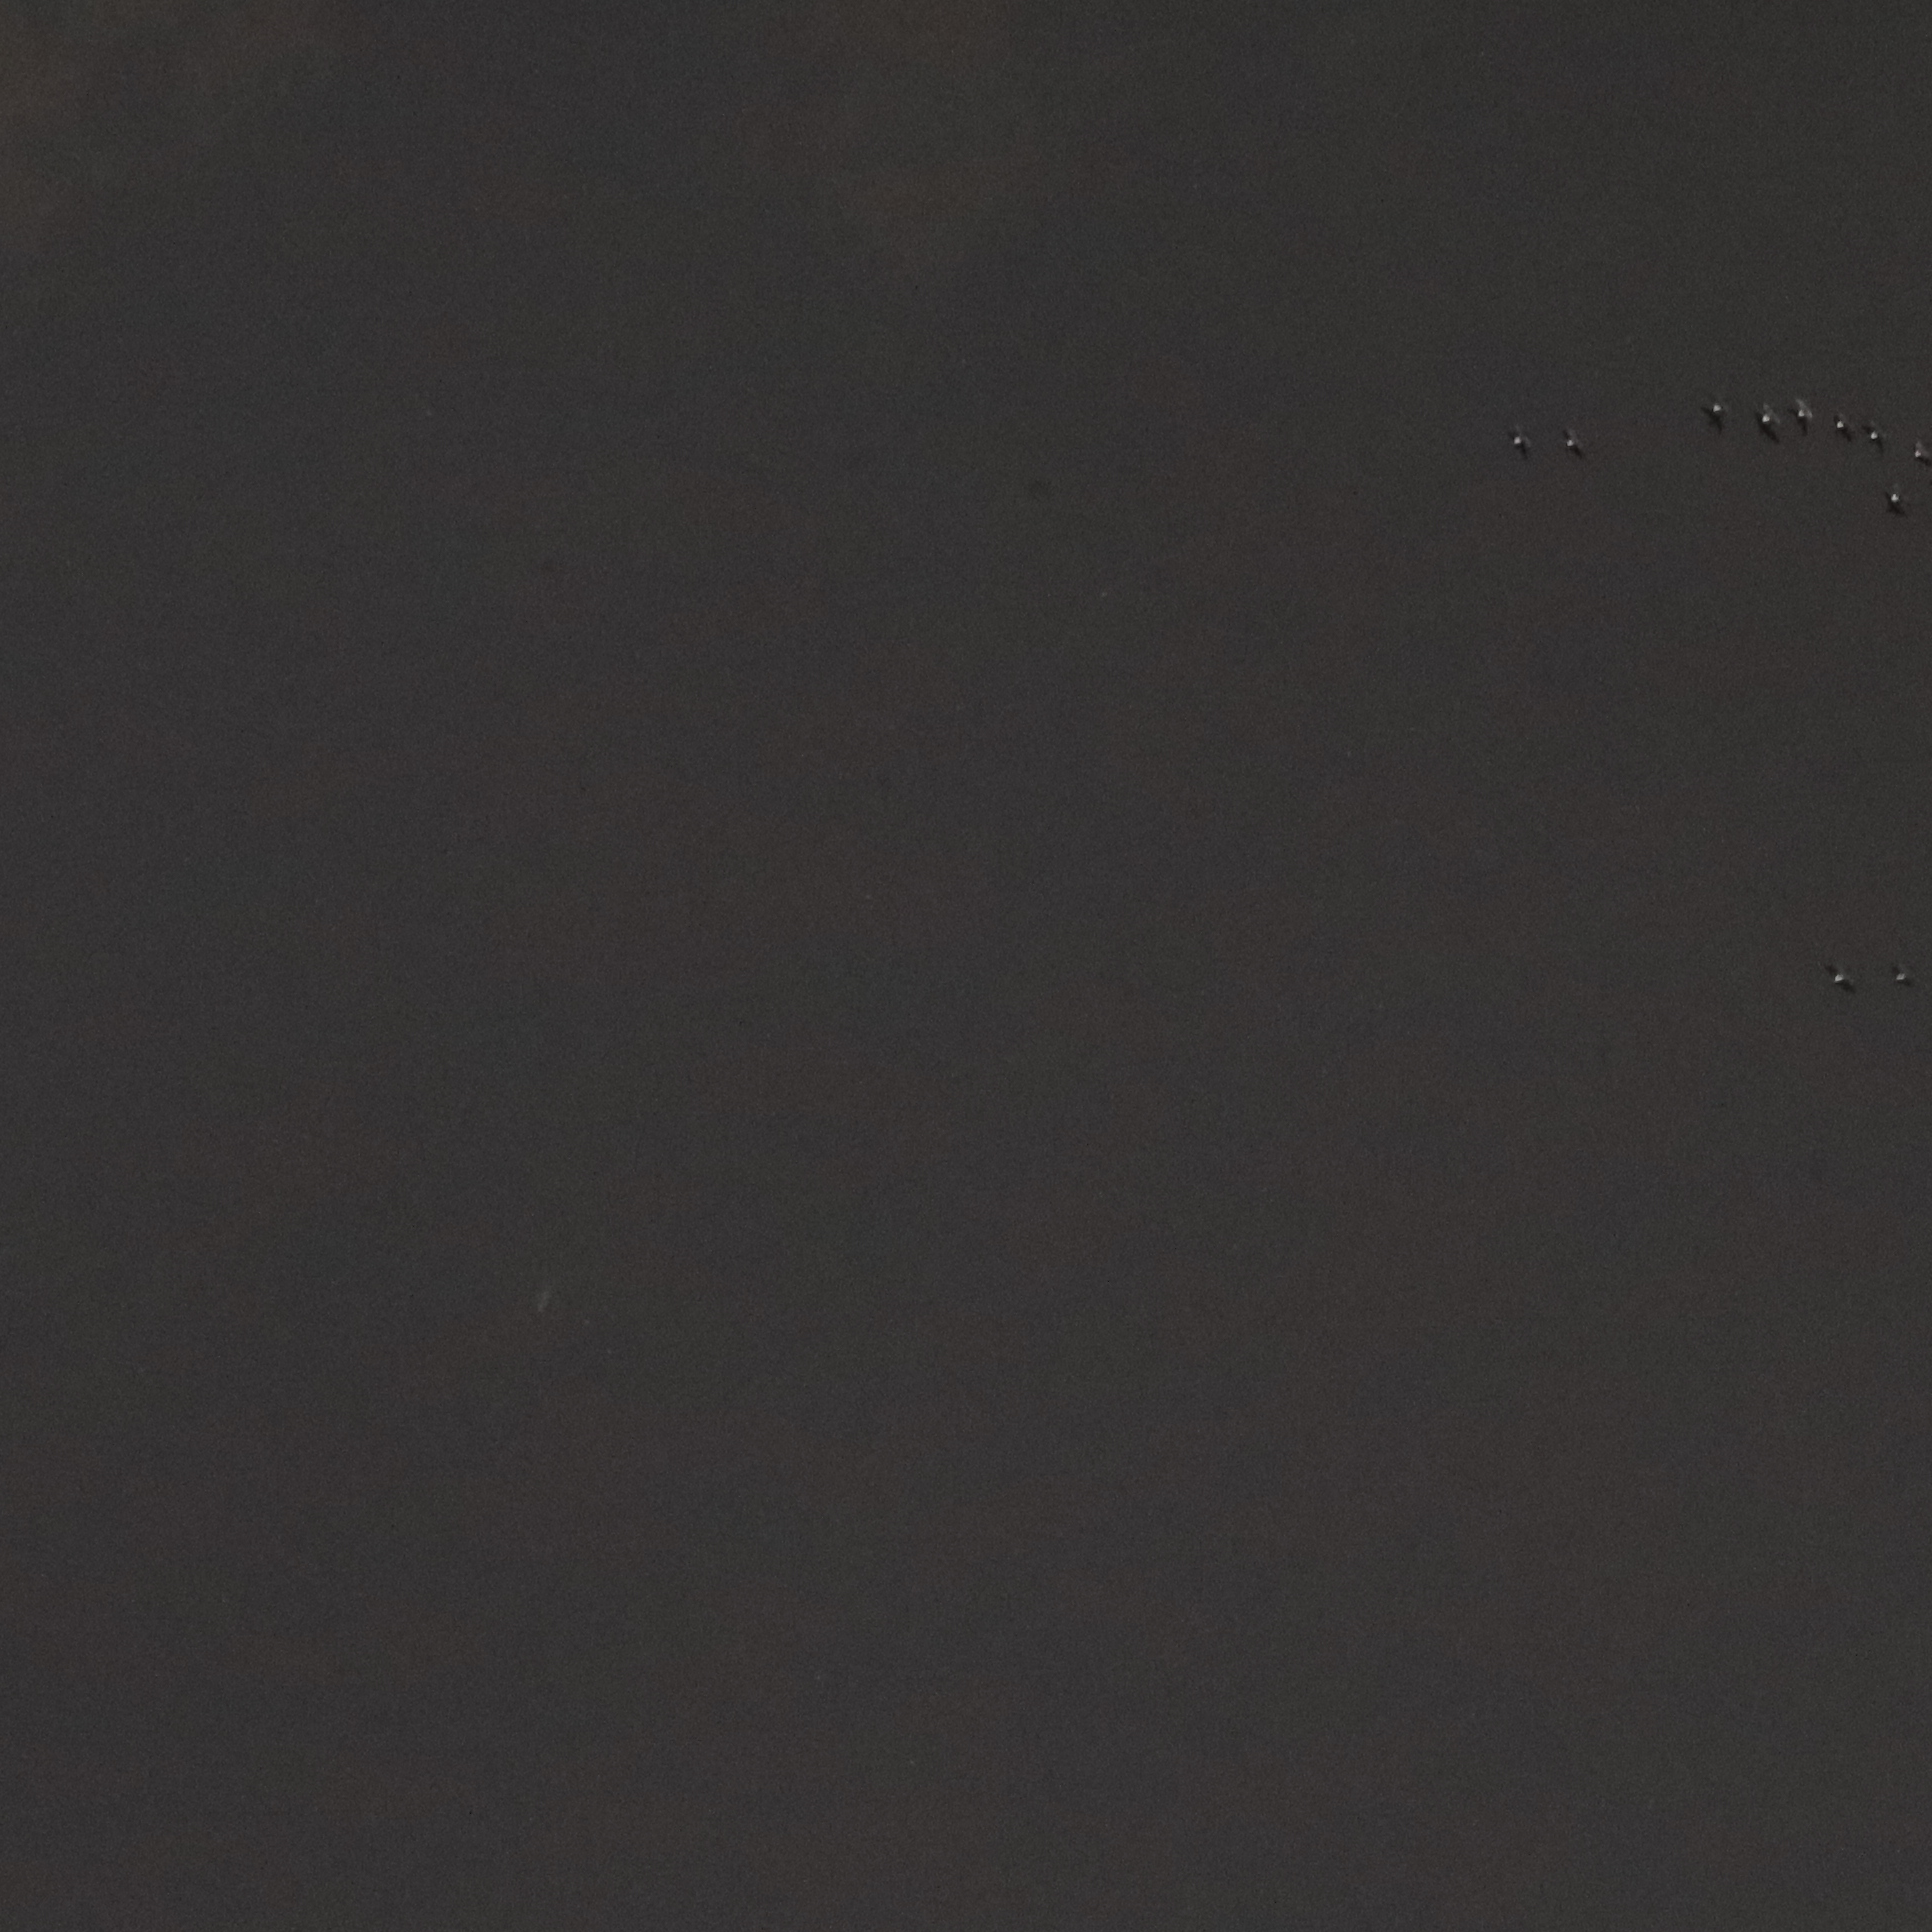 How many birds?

11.